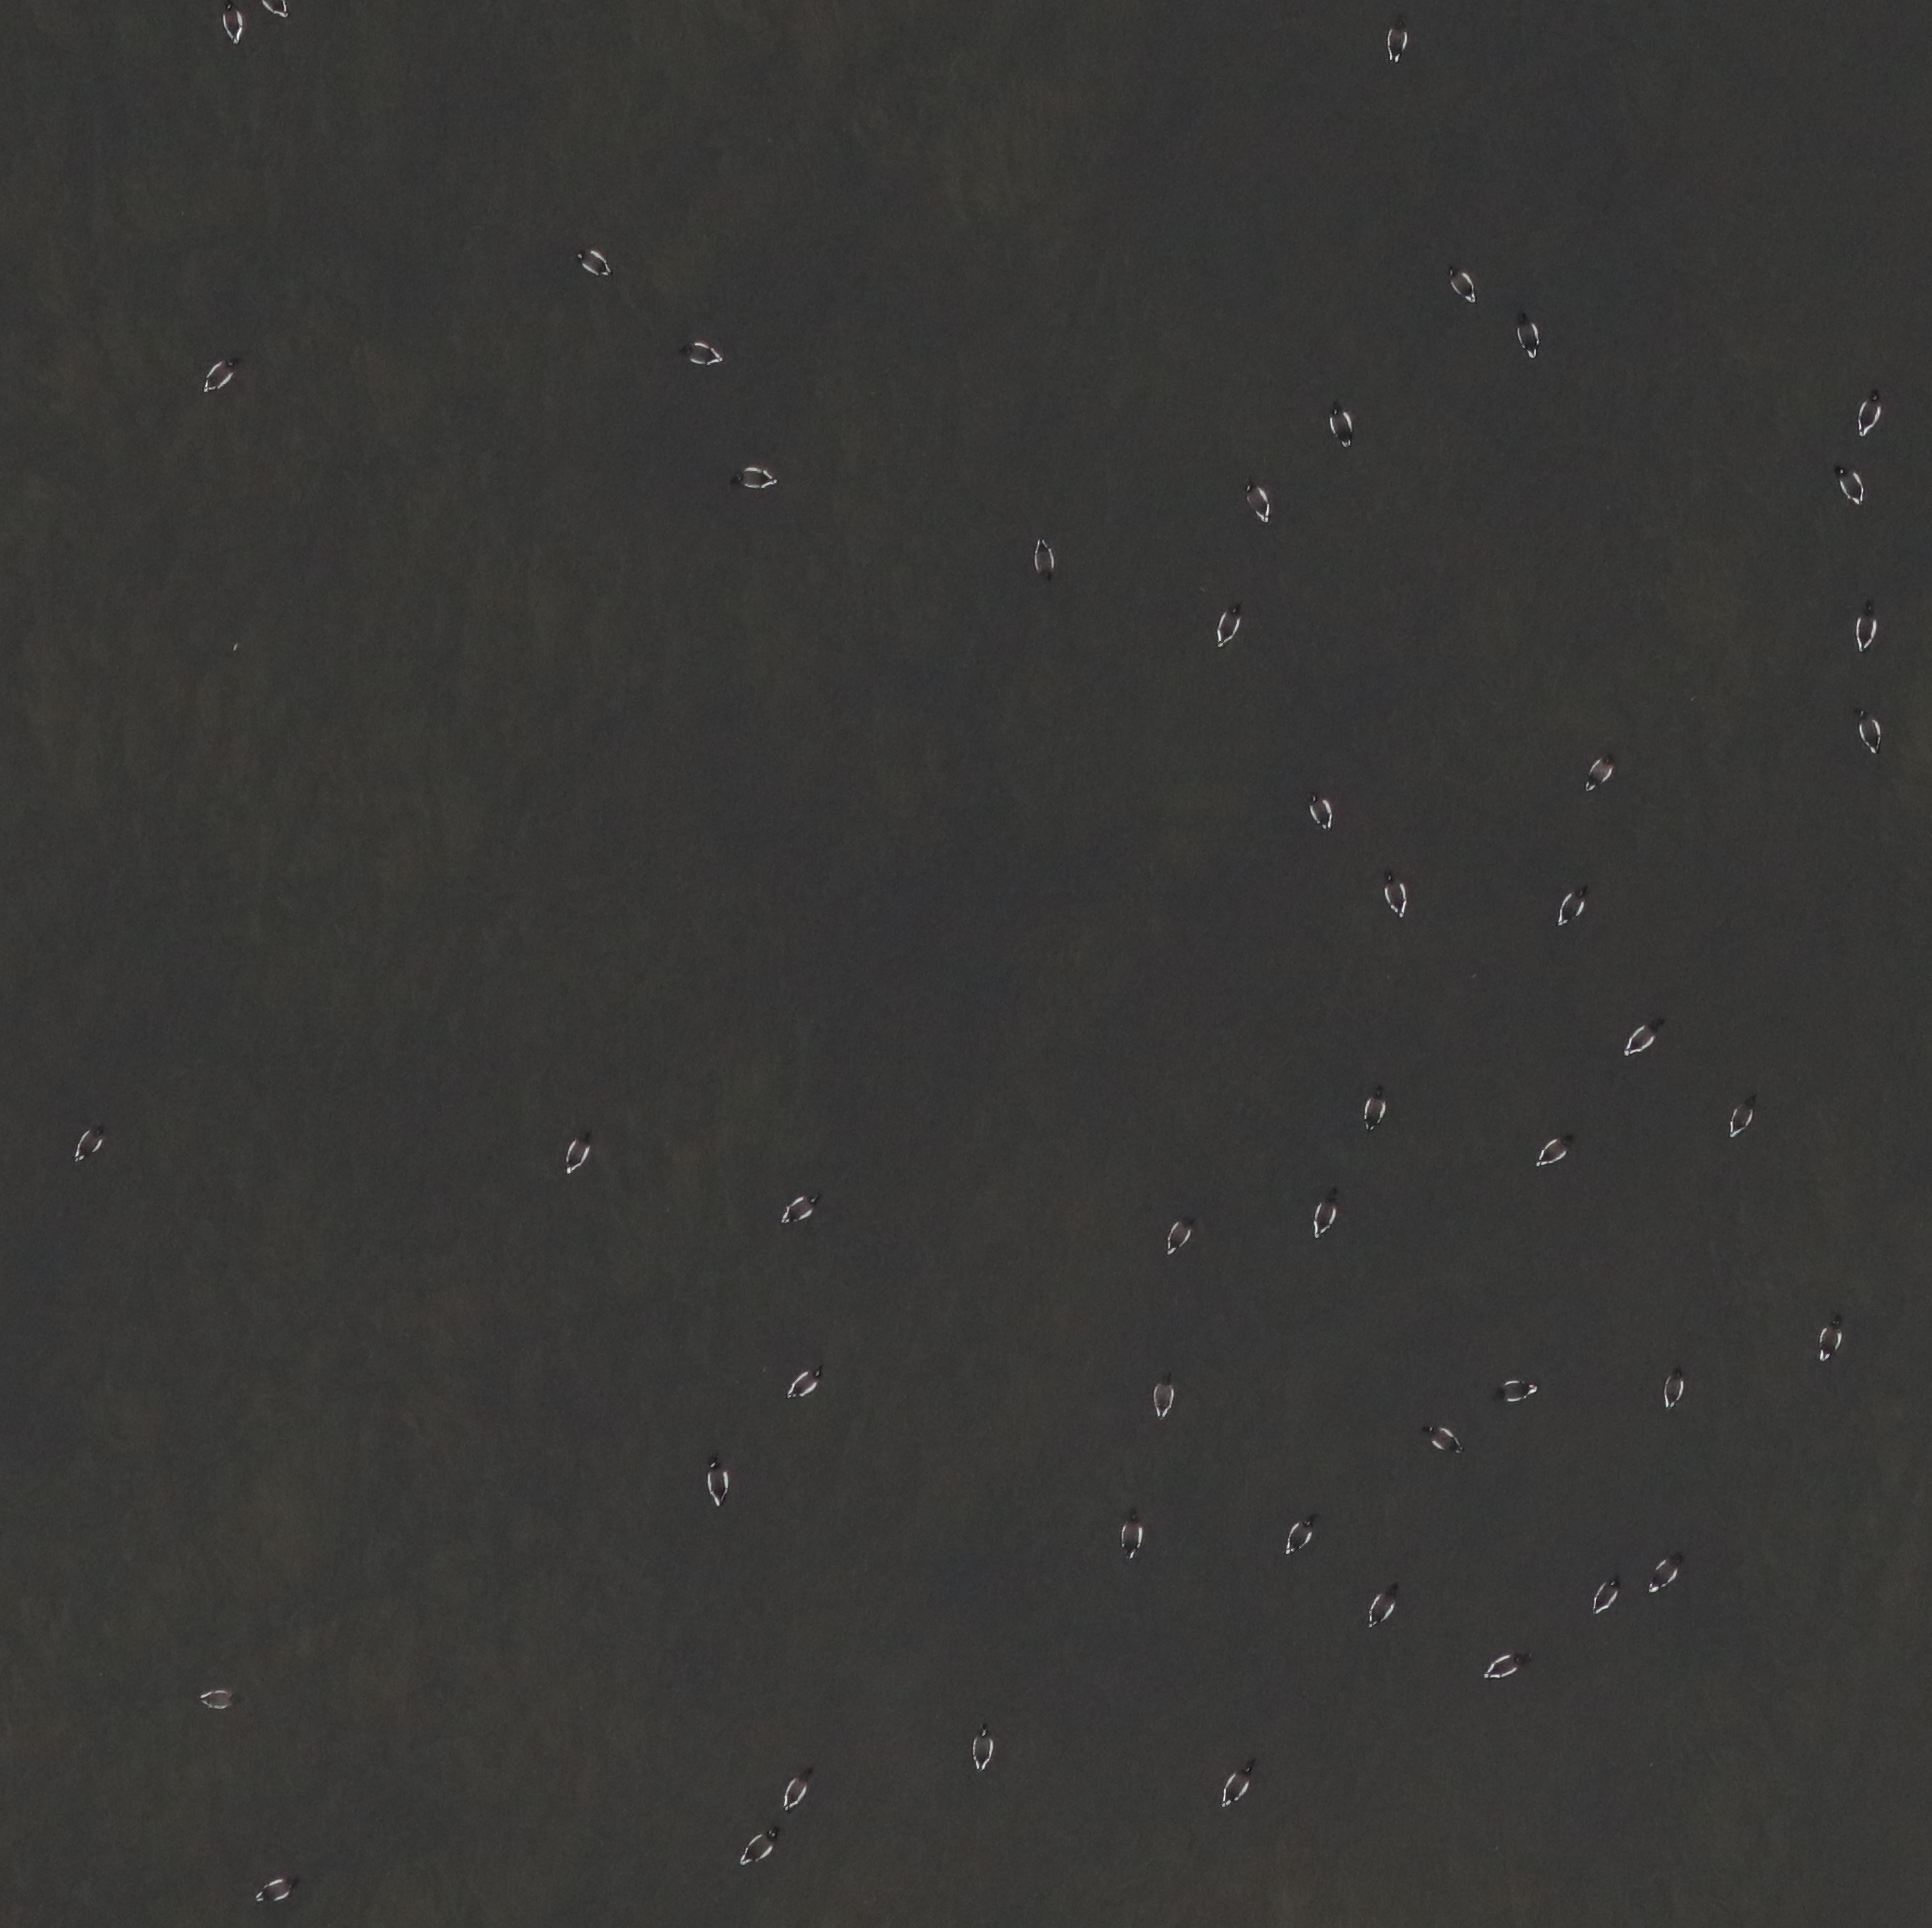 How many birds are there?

49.